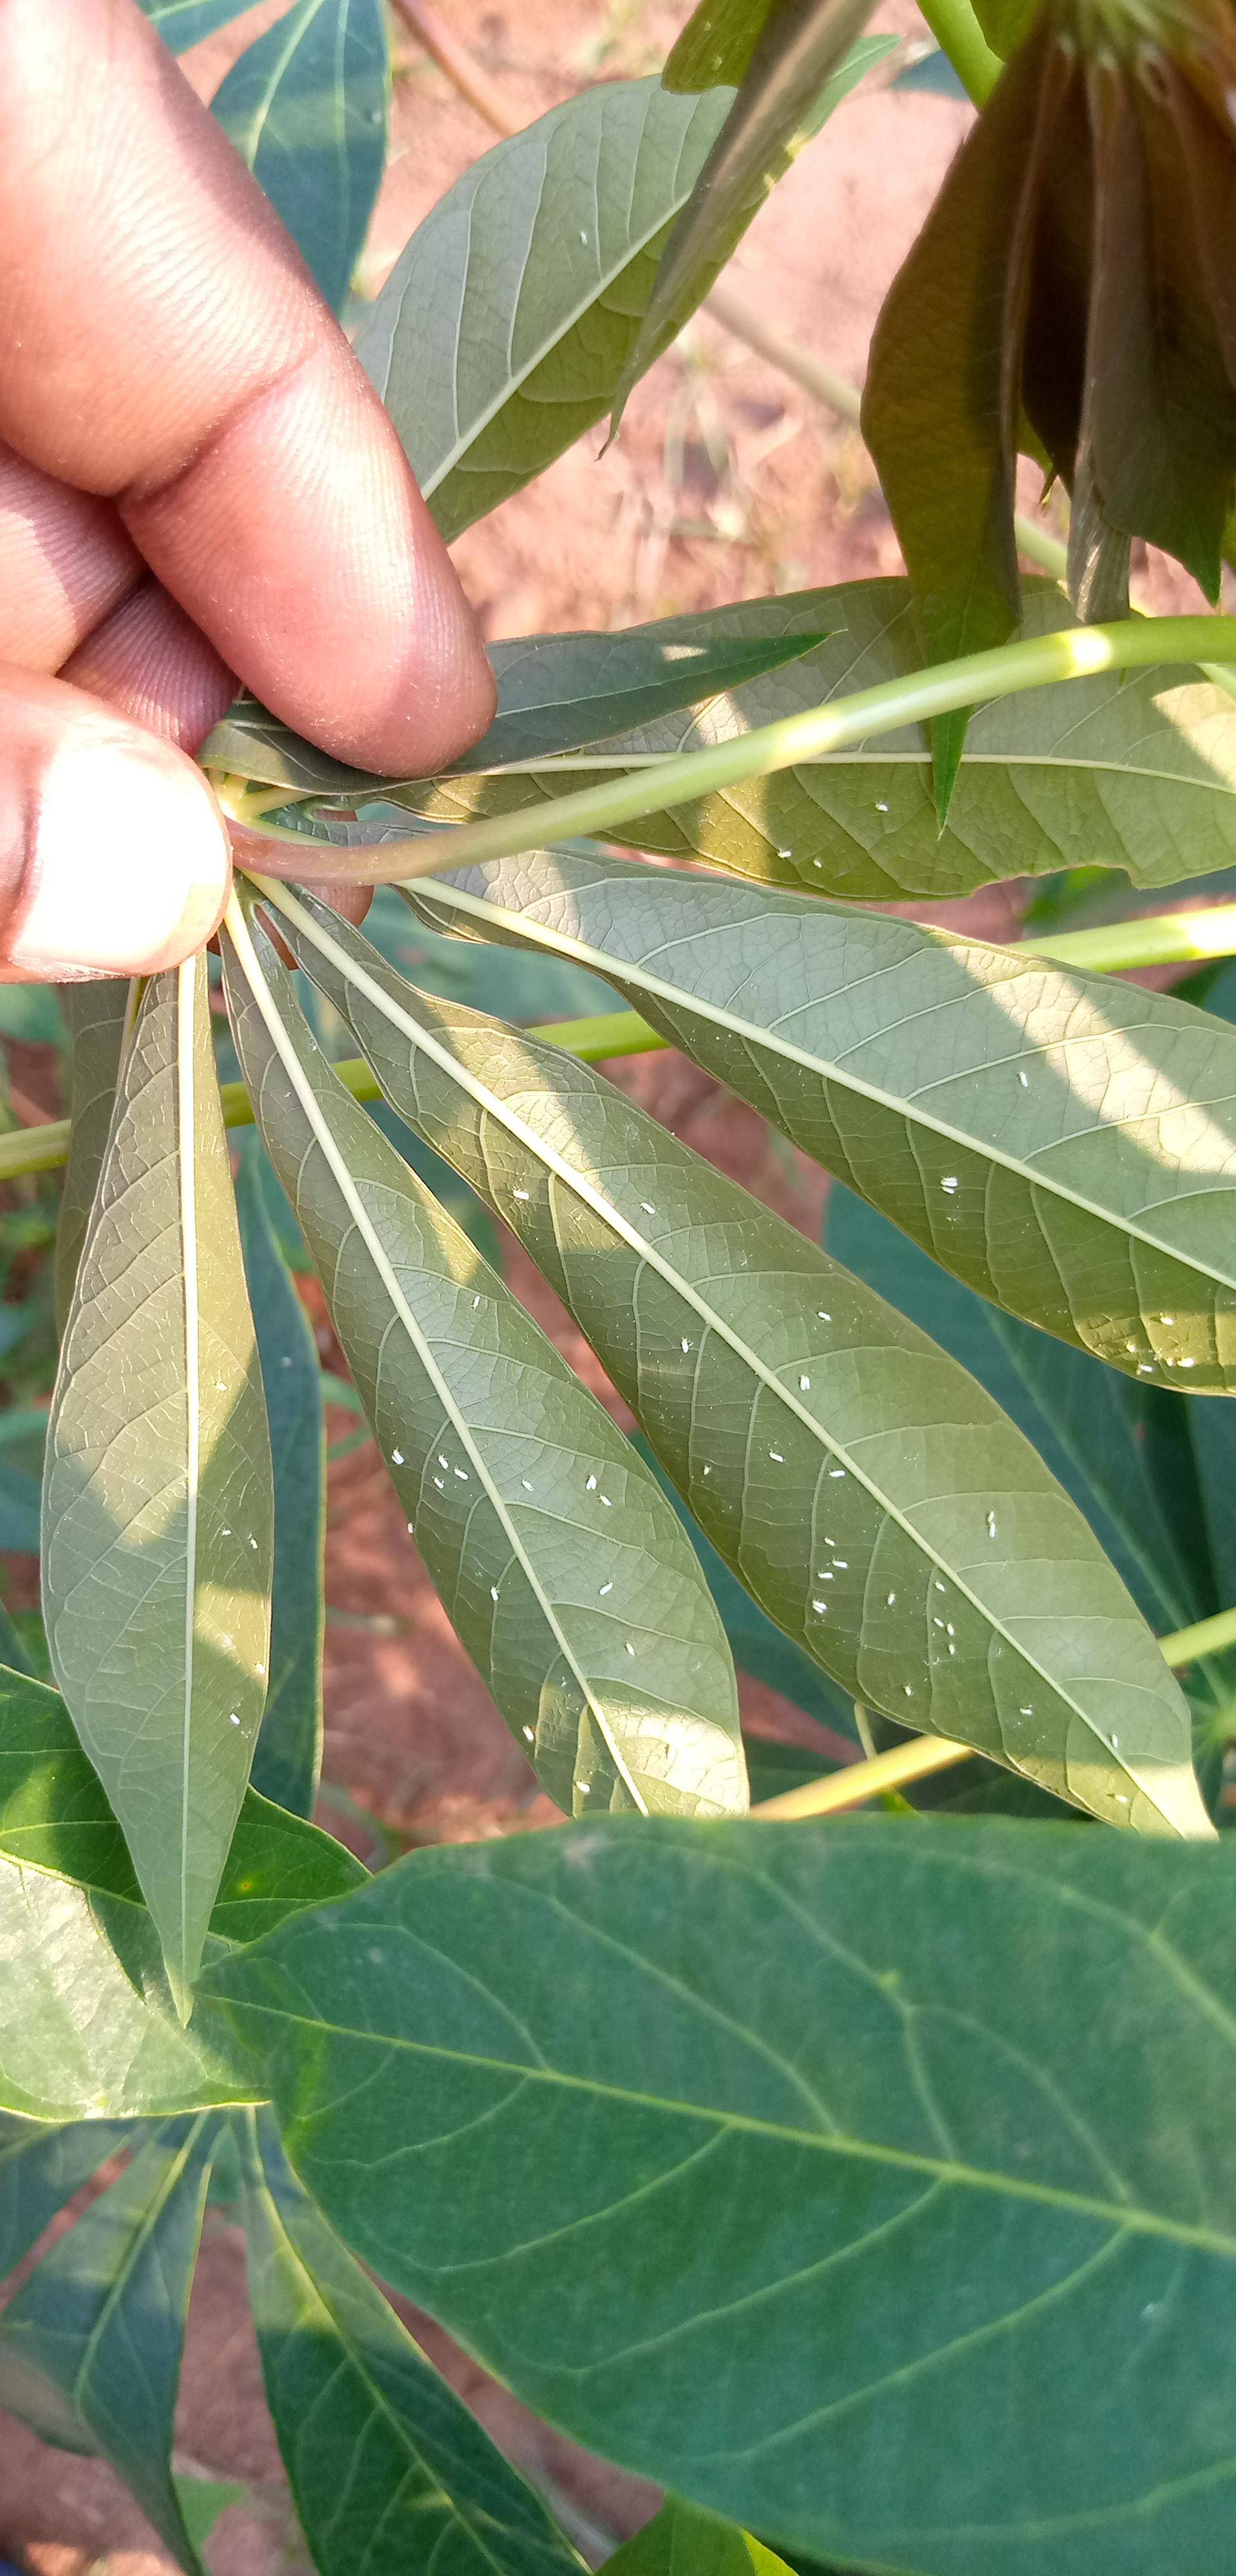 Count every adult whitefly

57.